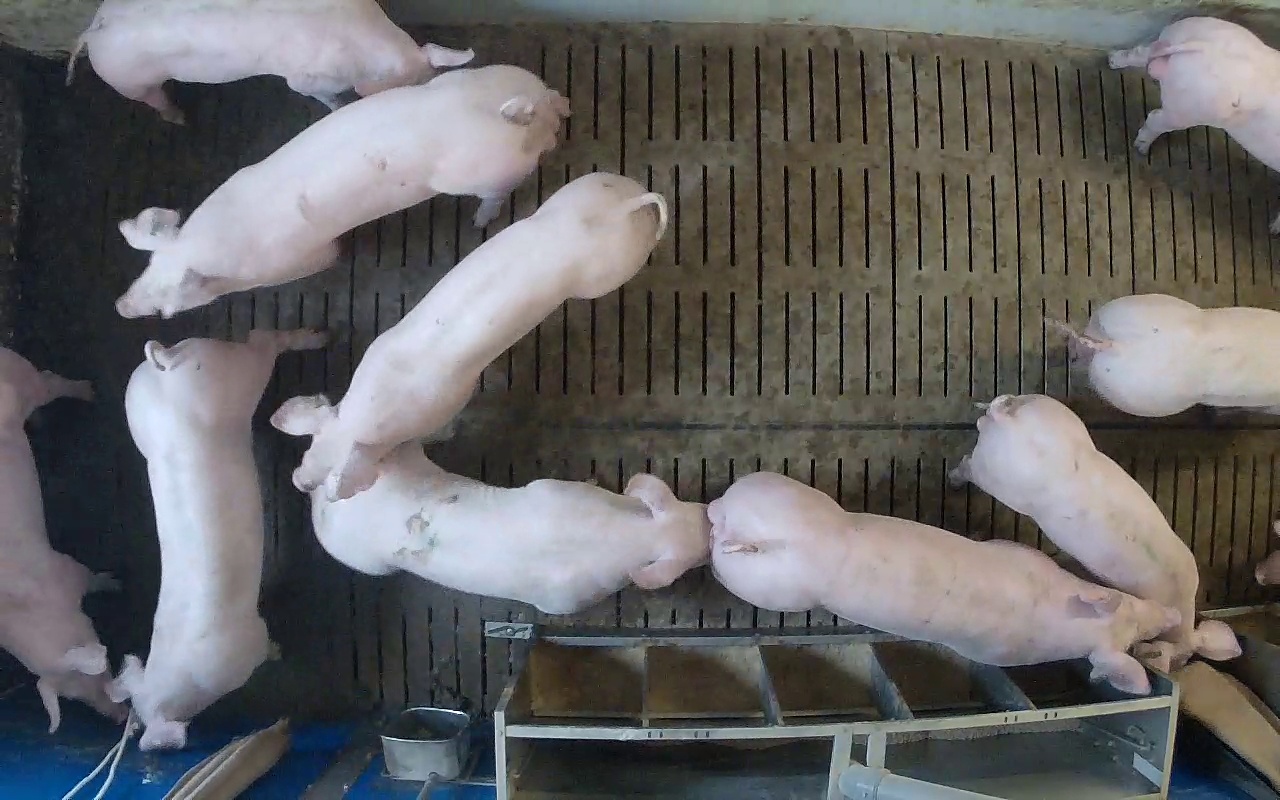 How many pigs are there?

10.